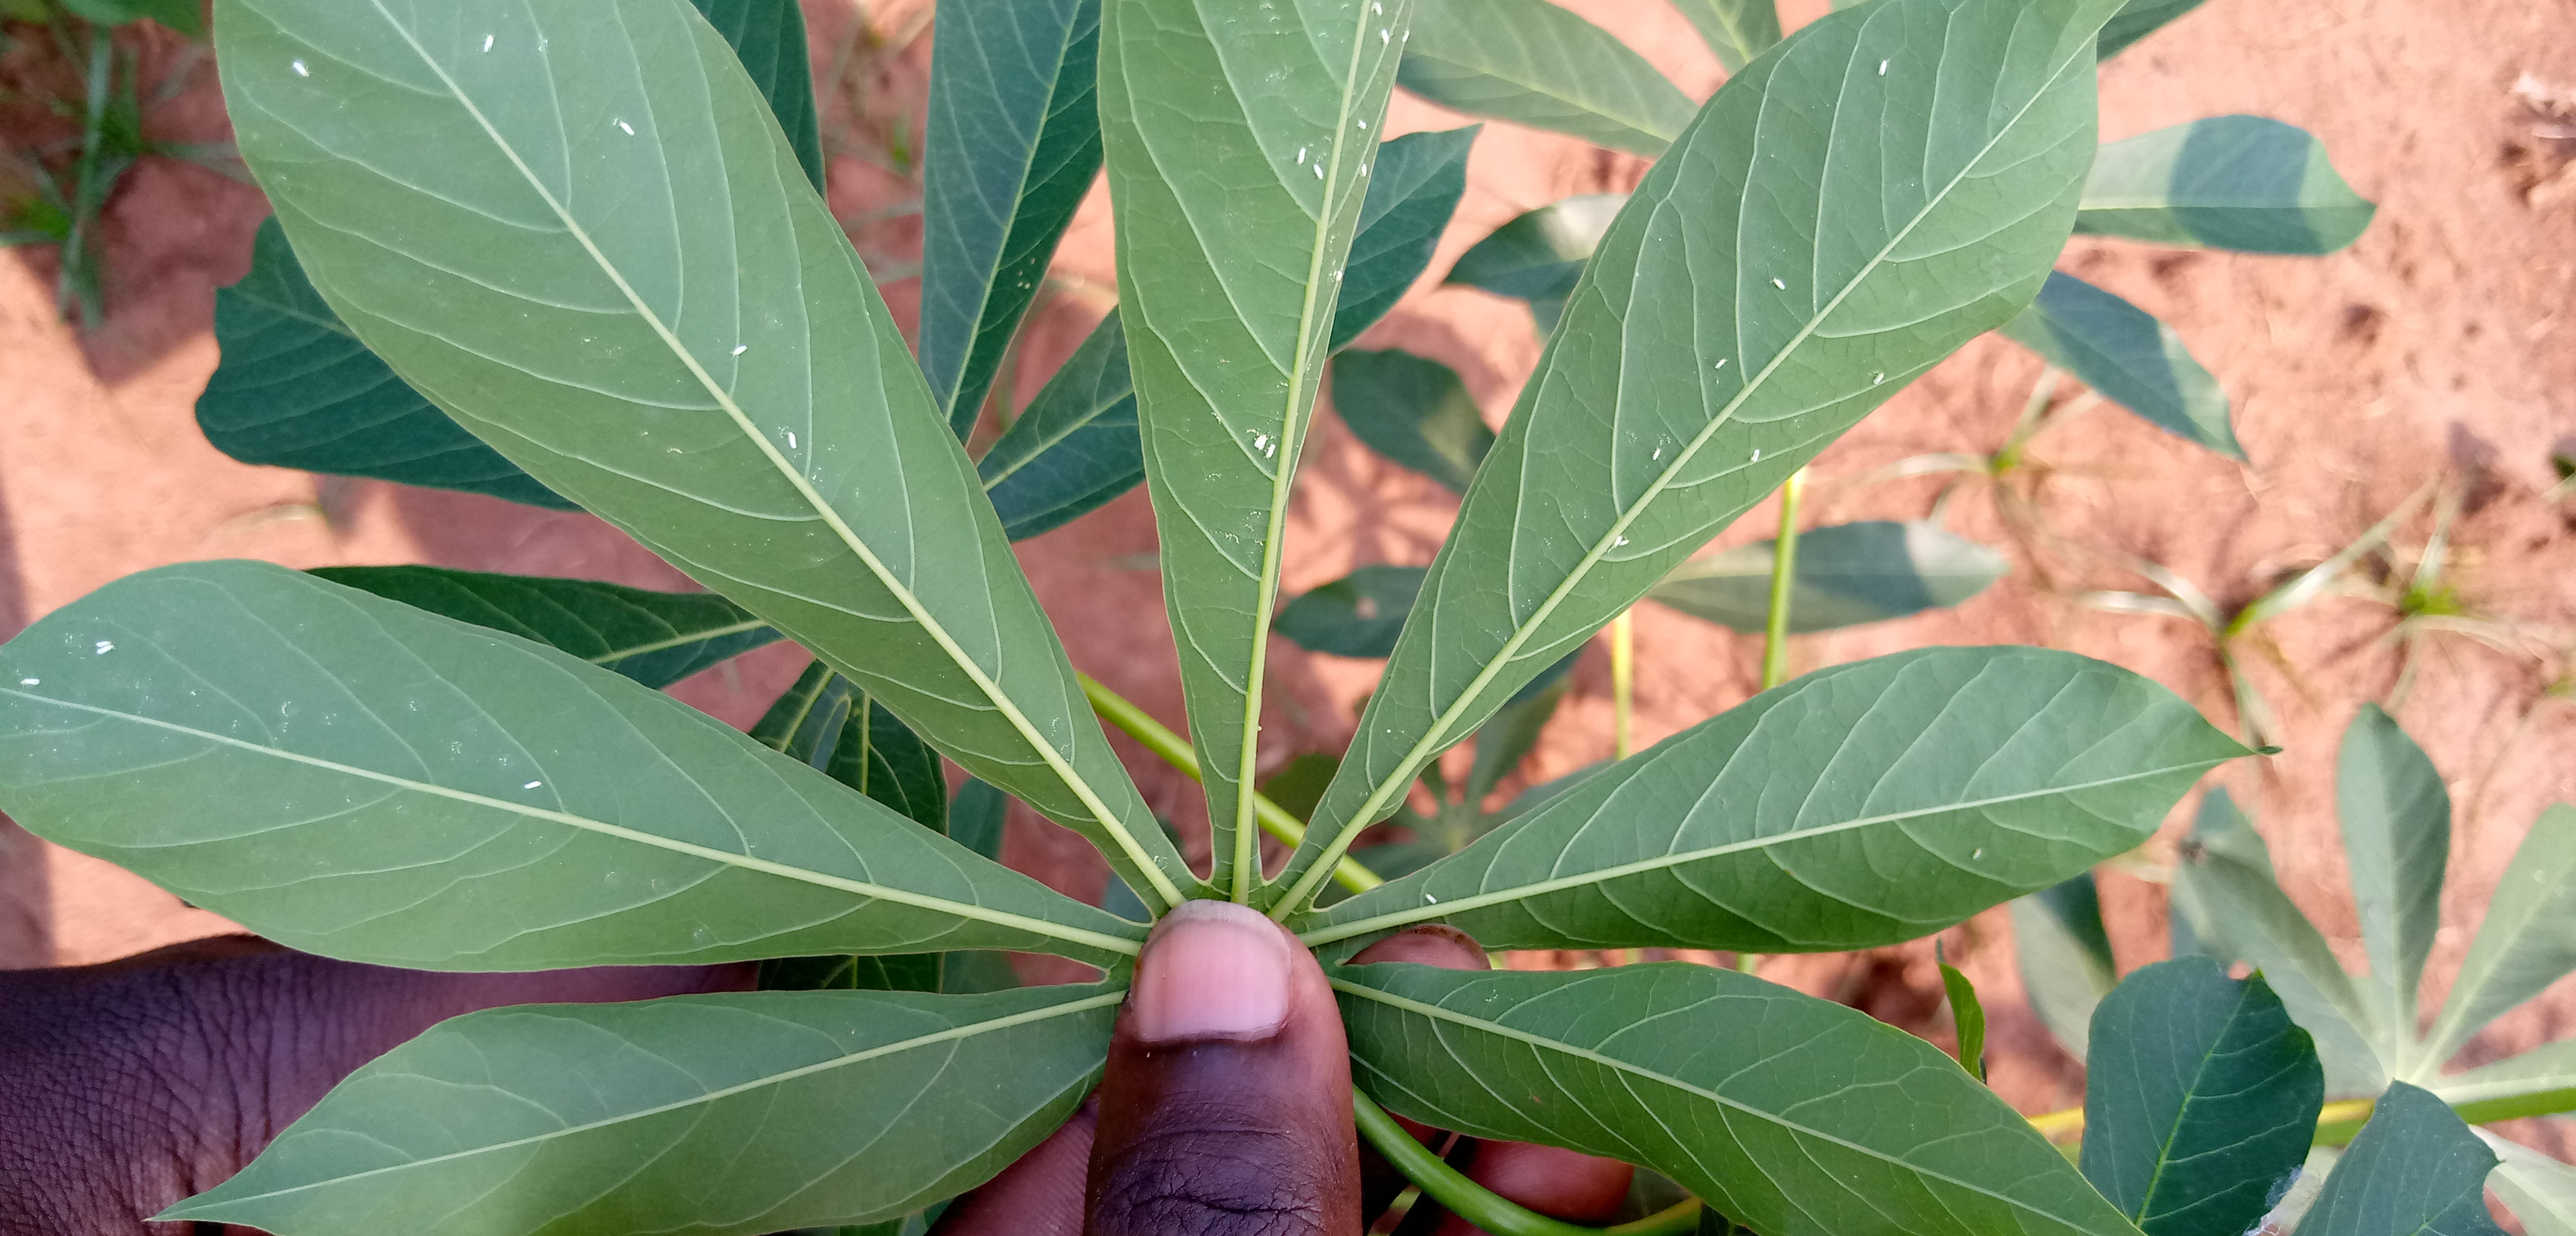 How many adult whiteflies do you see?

28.